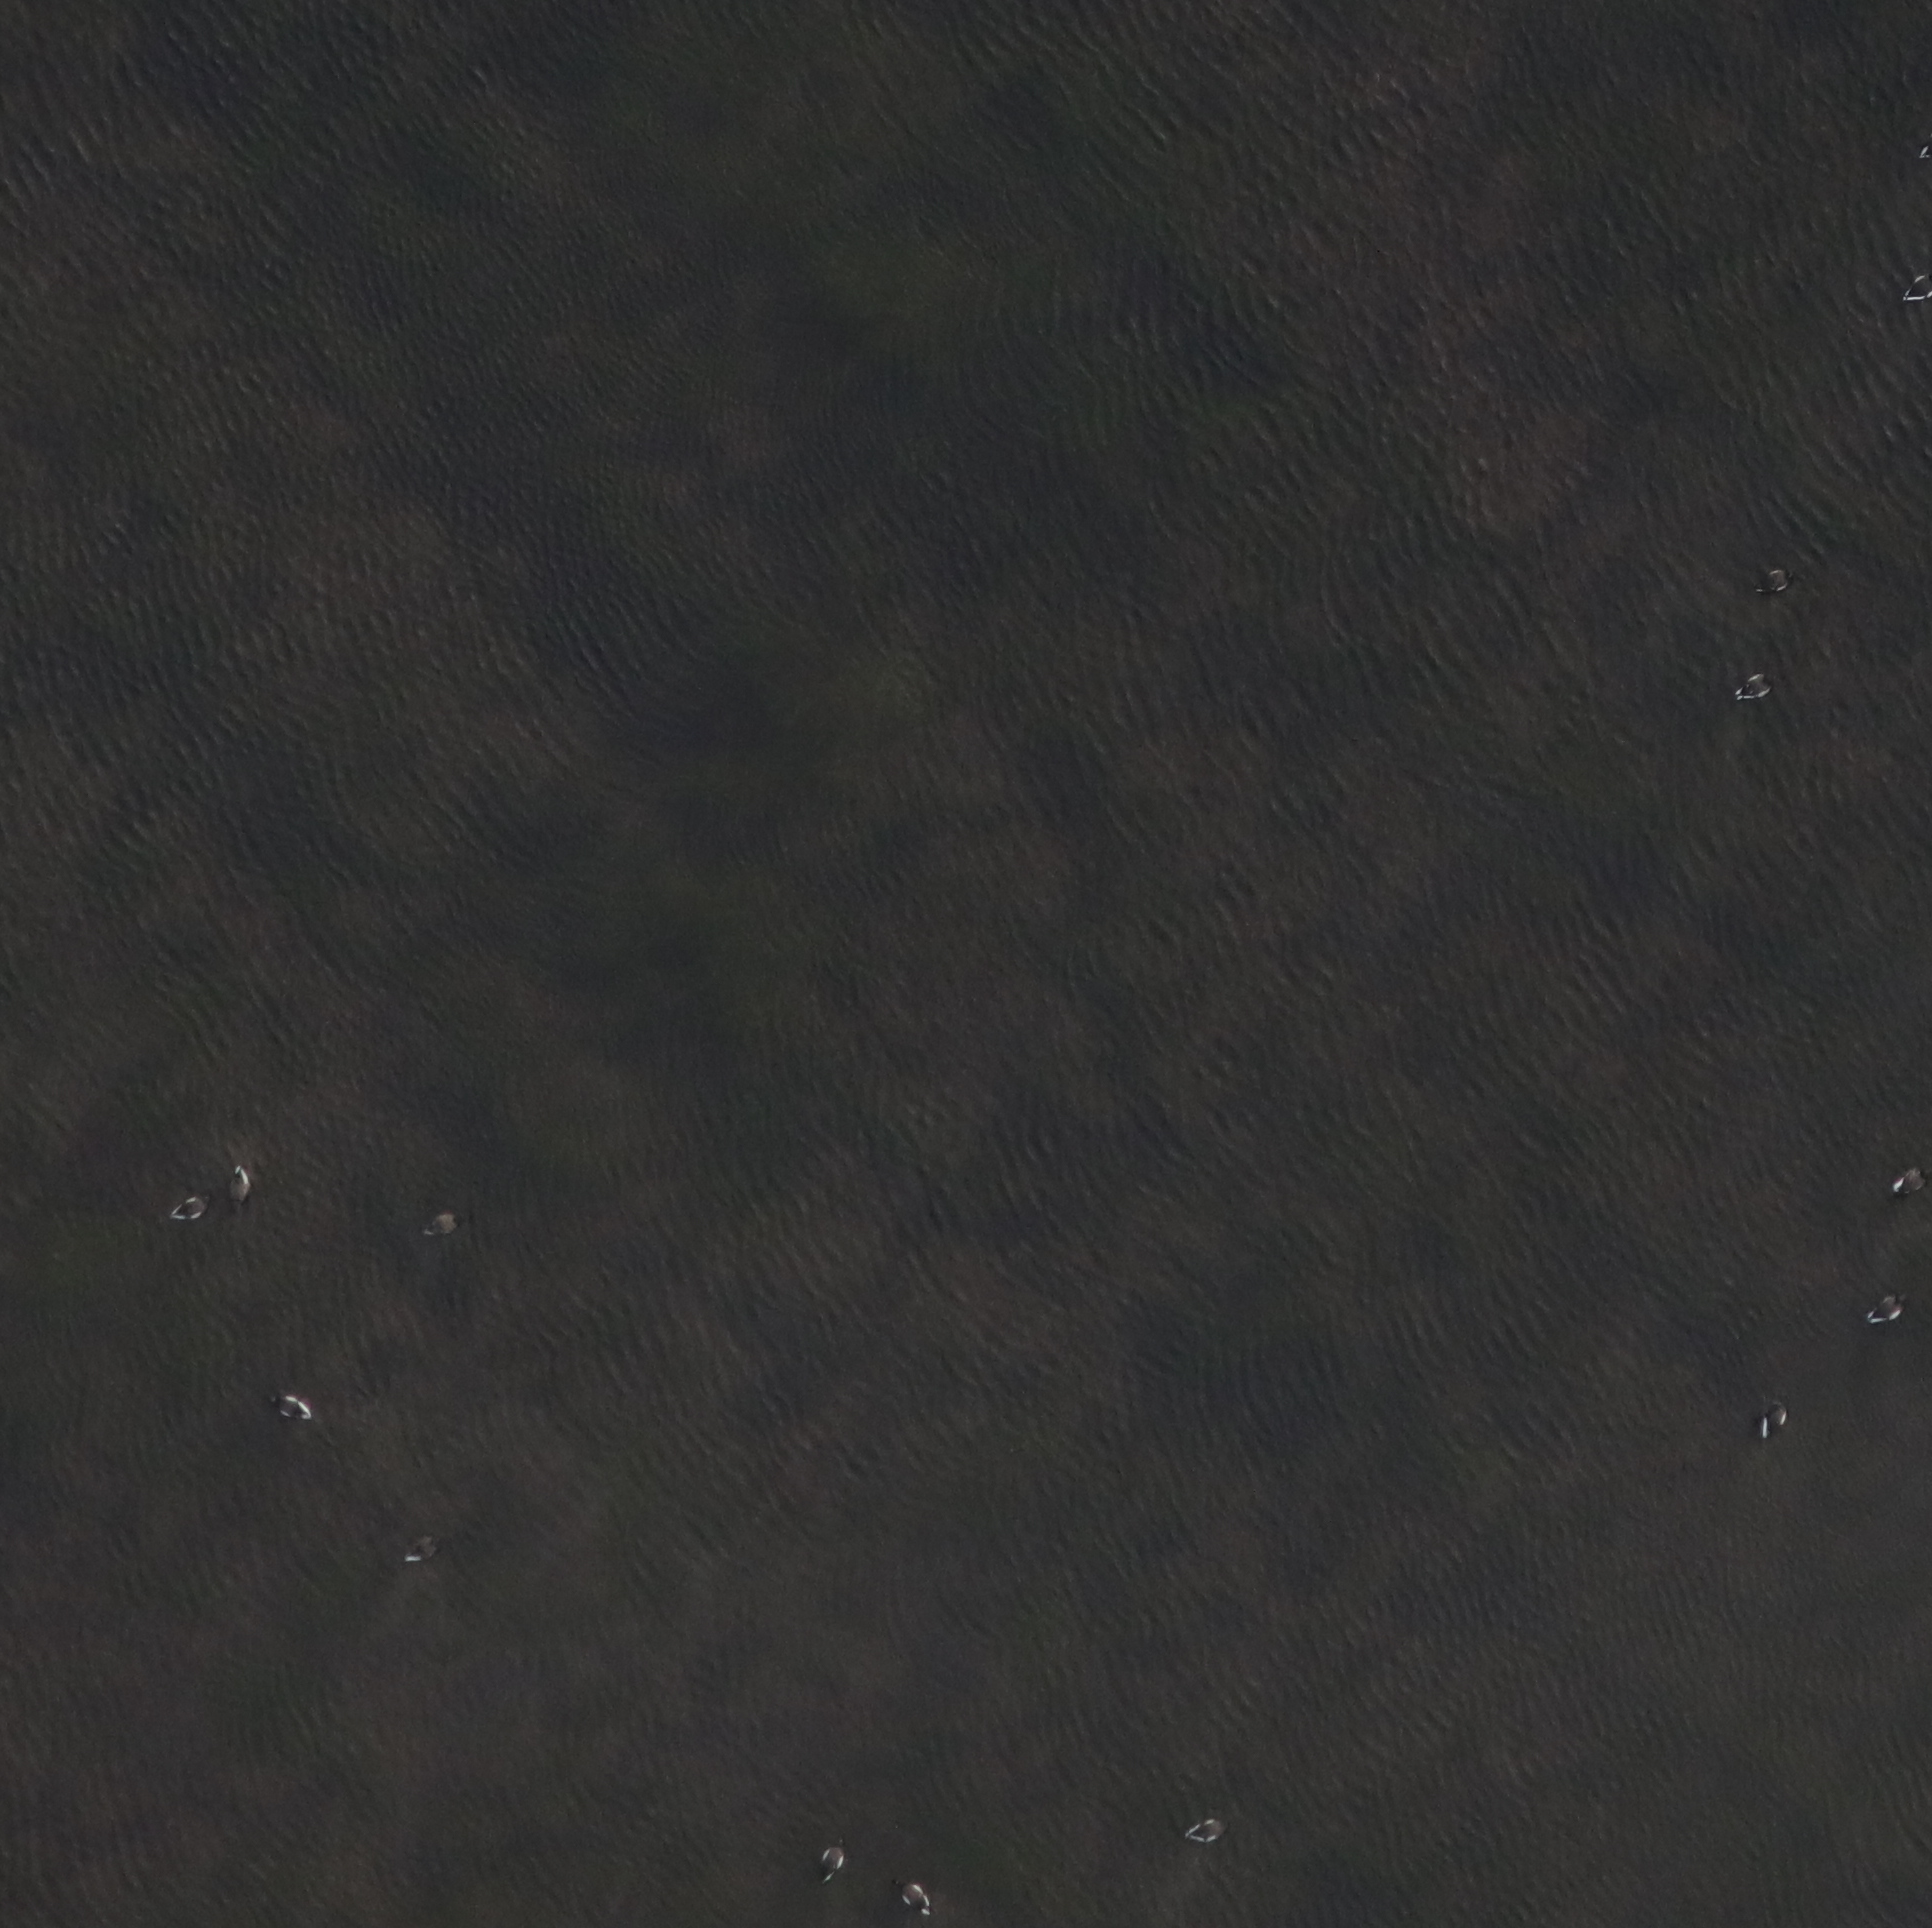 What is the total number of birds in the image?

14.